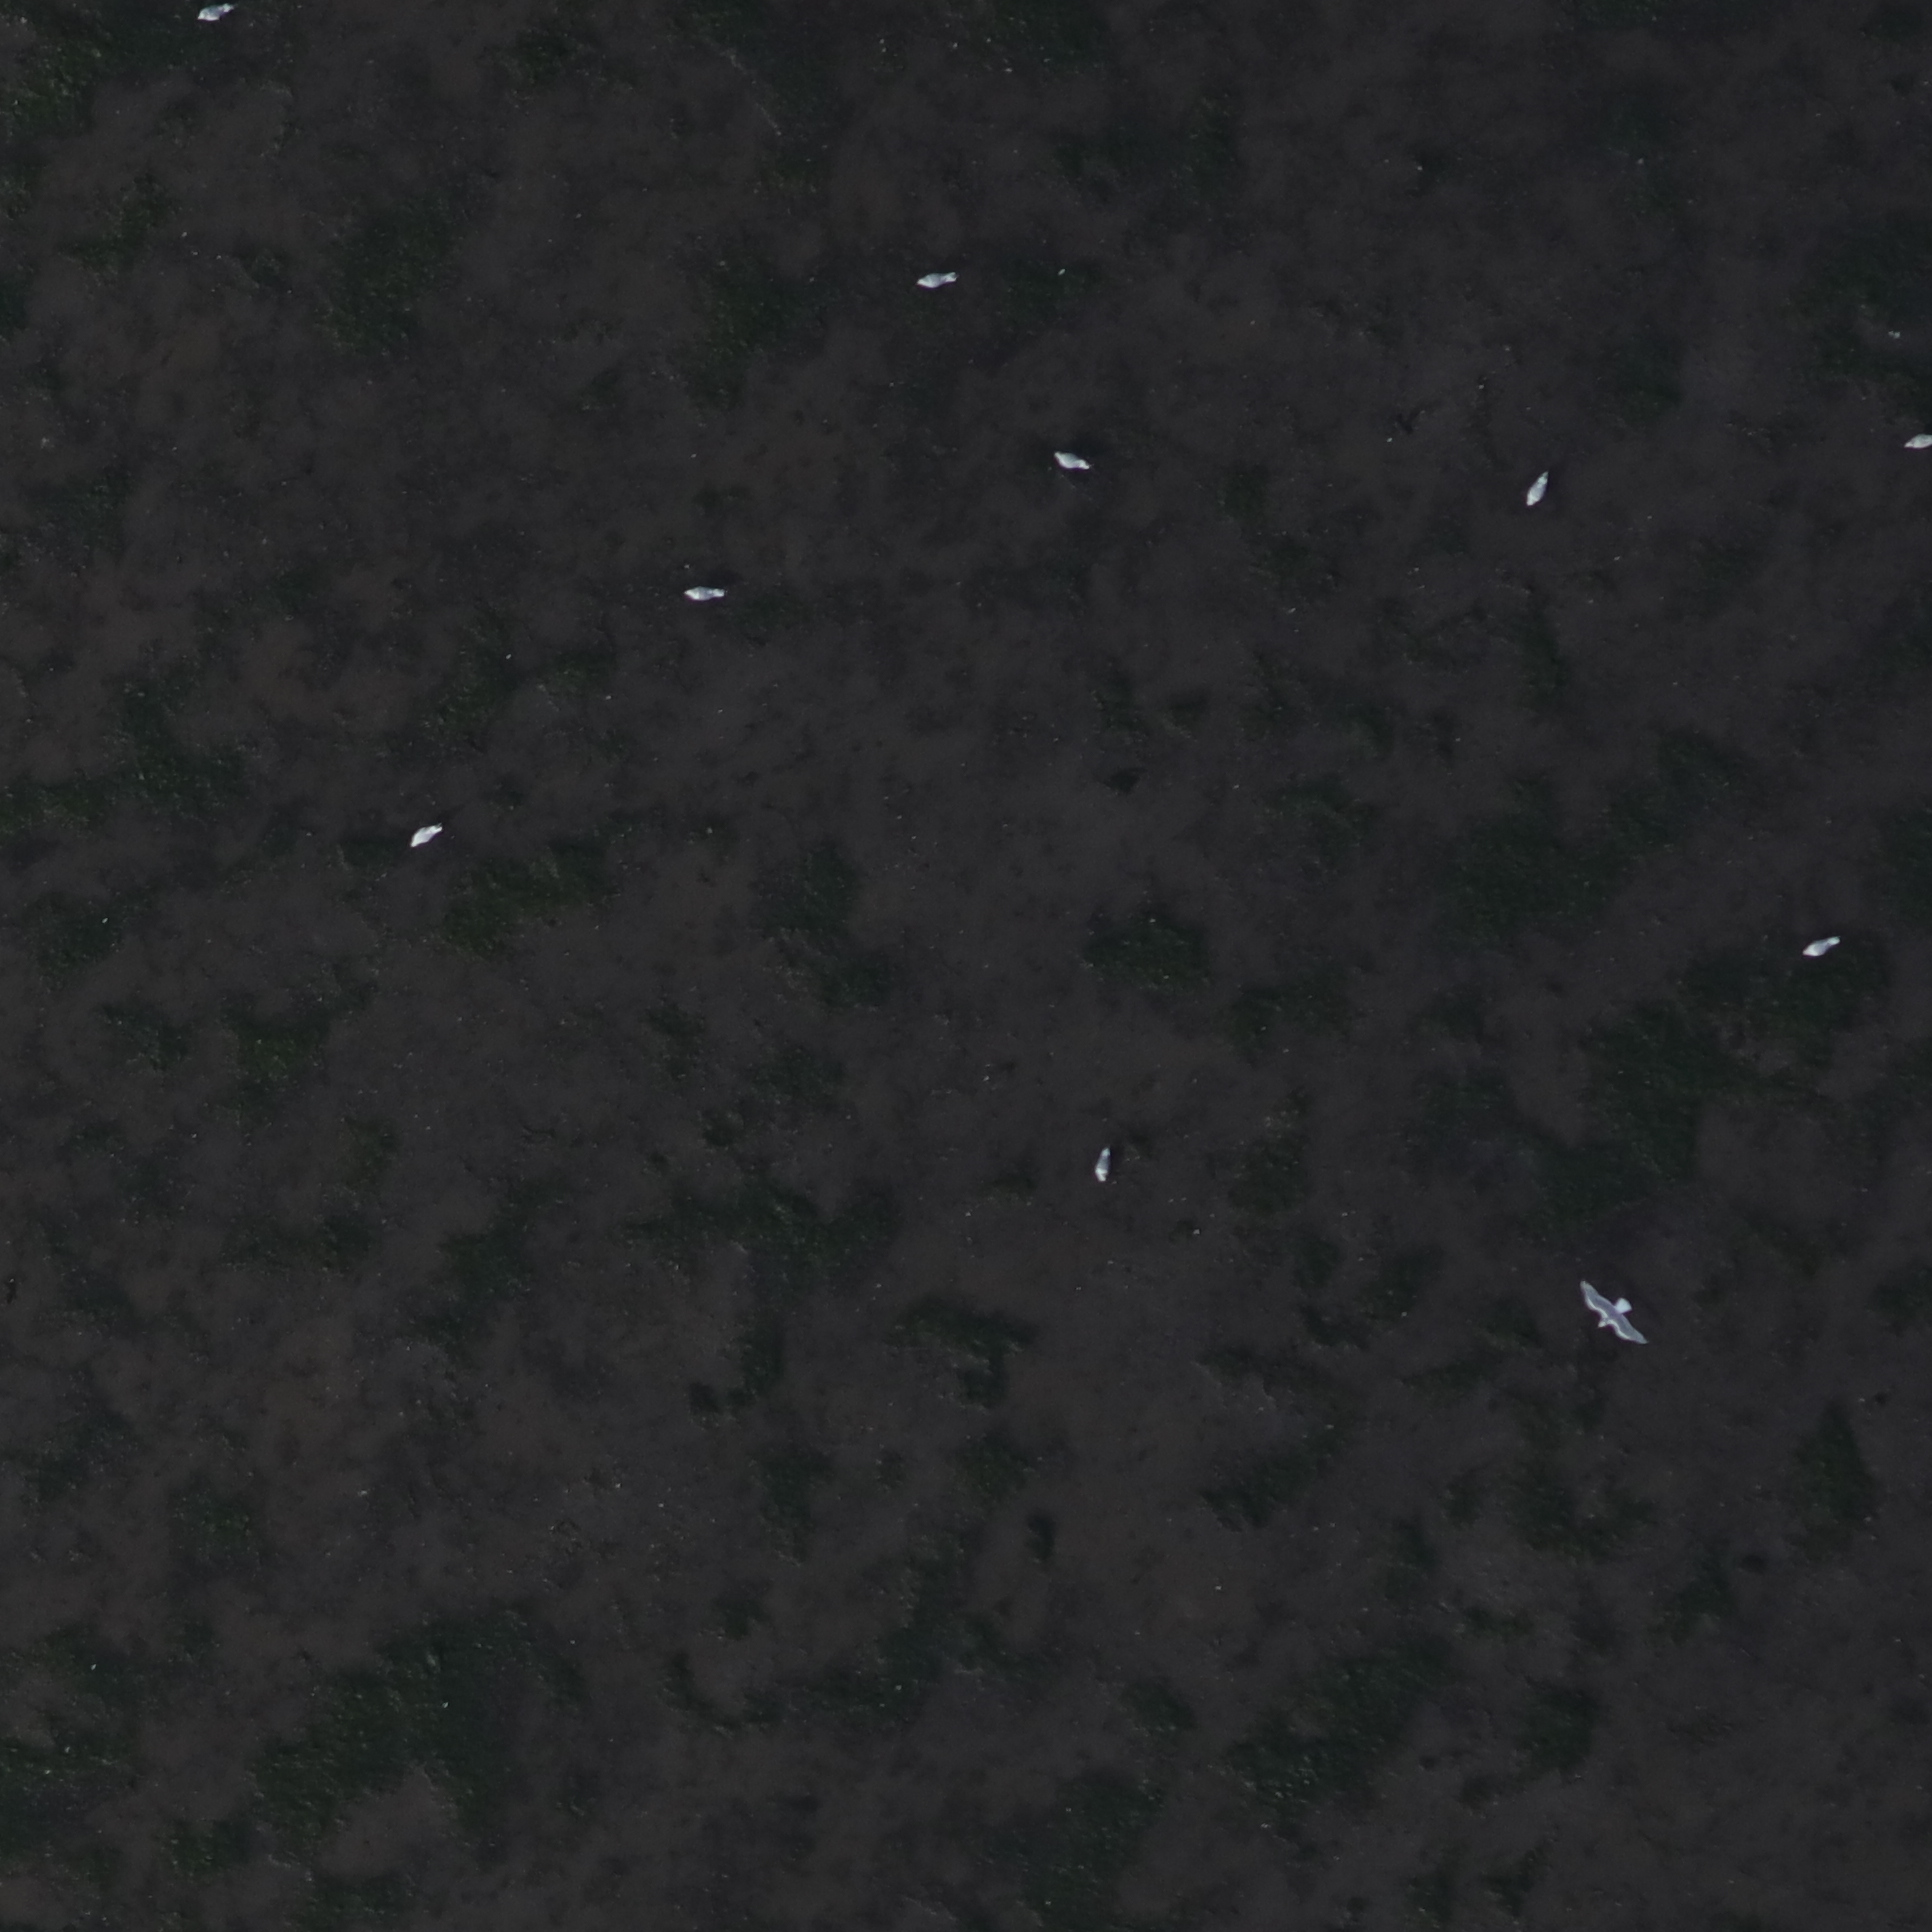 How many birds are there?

10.